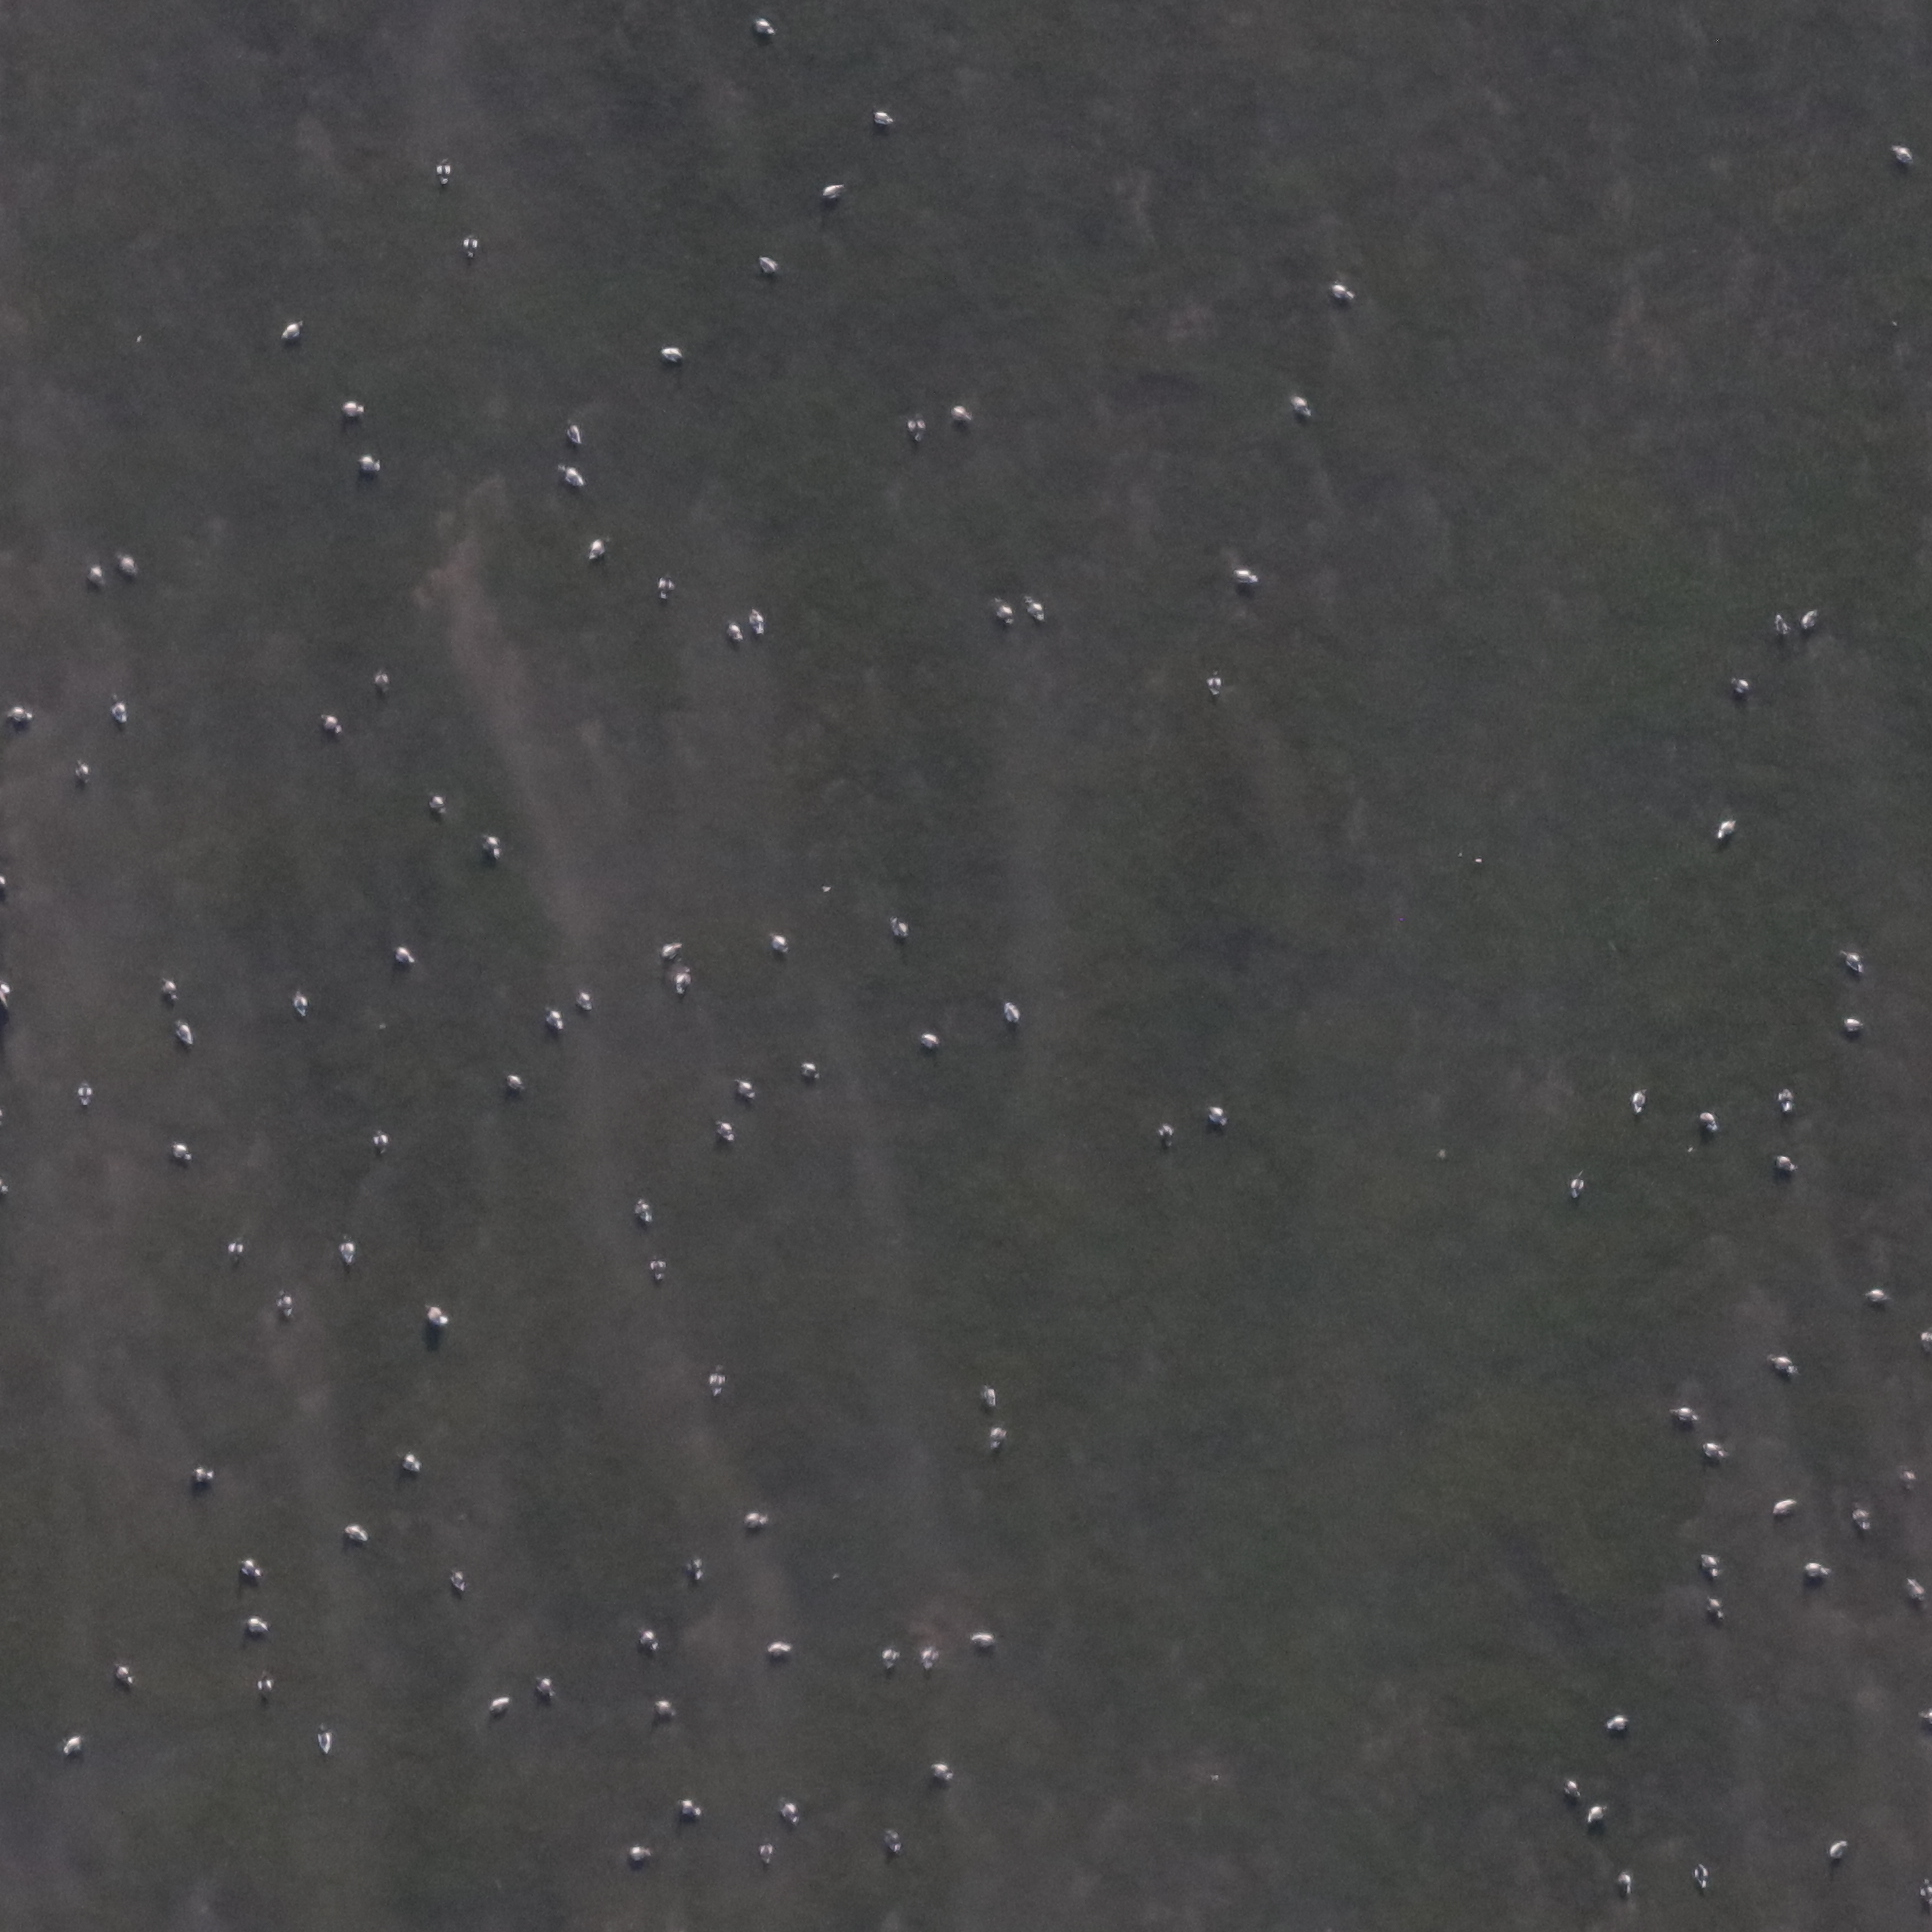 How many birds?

121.